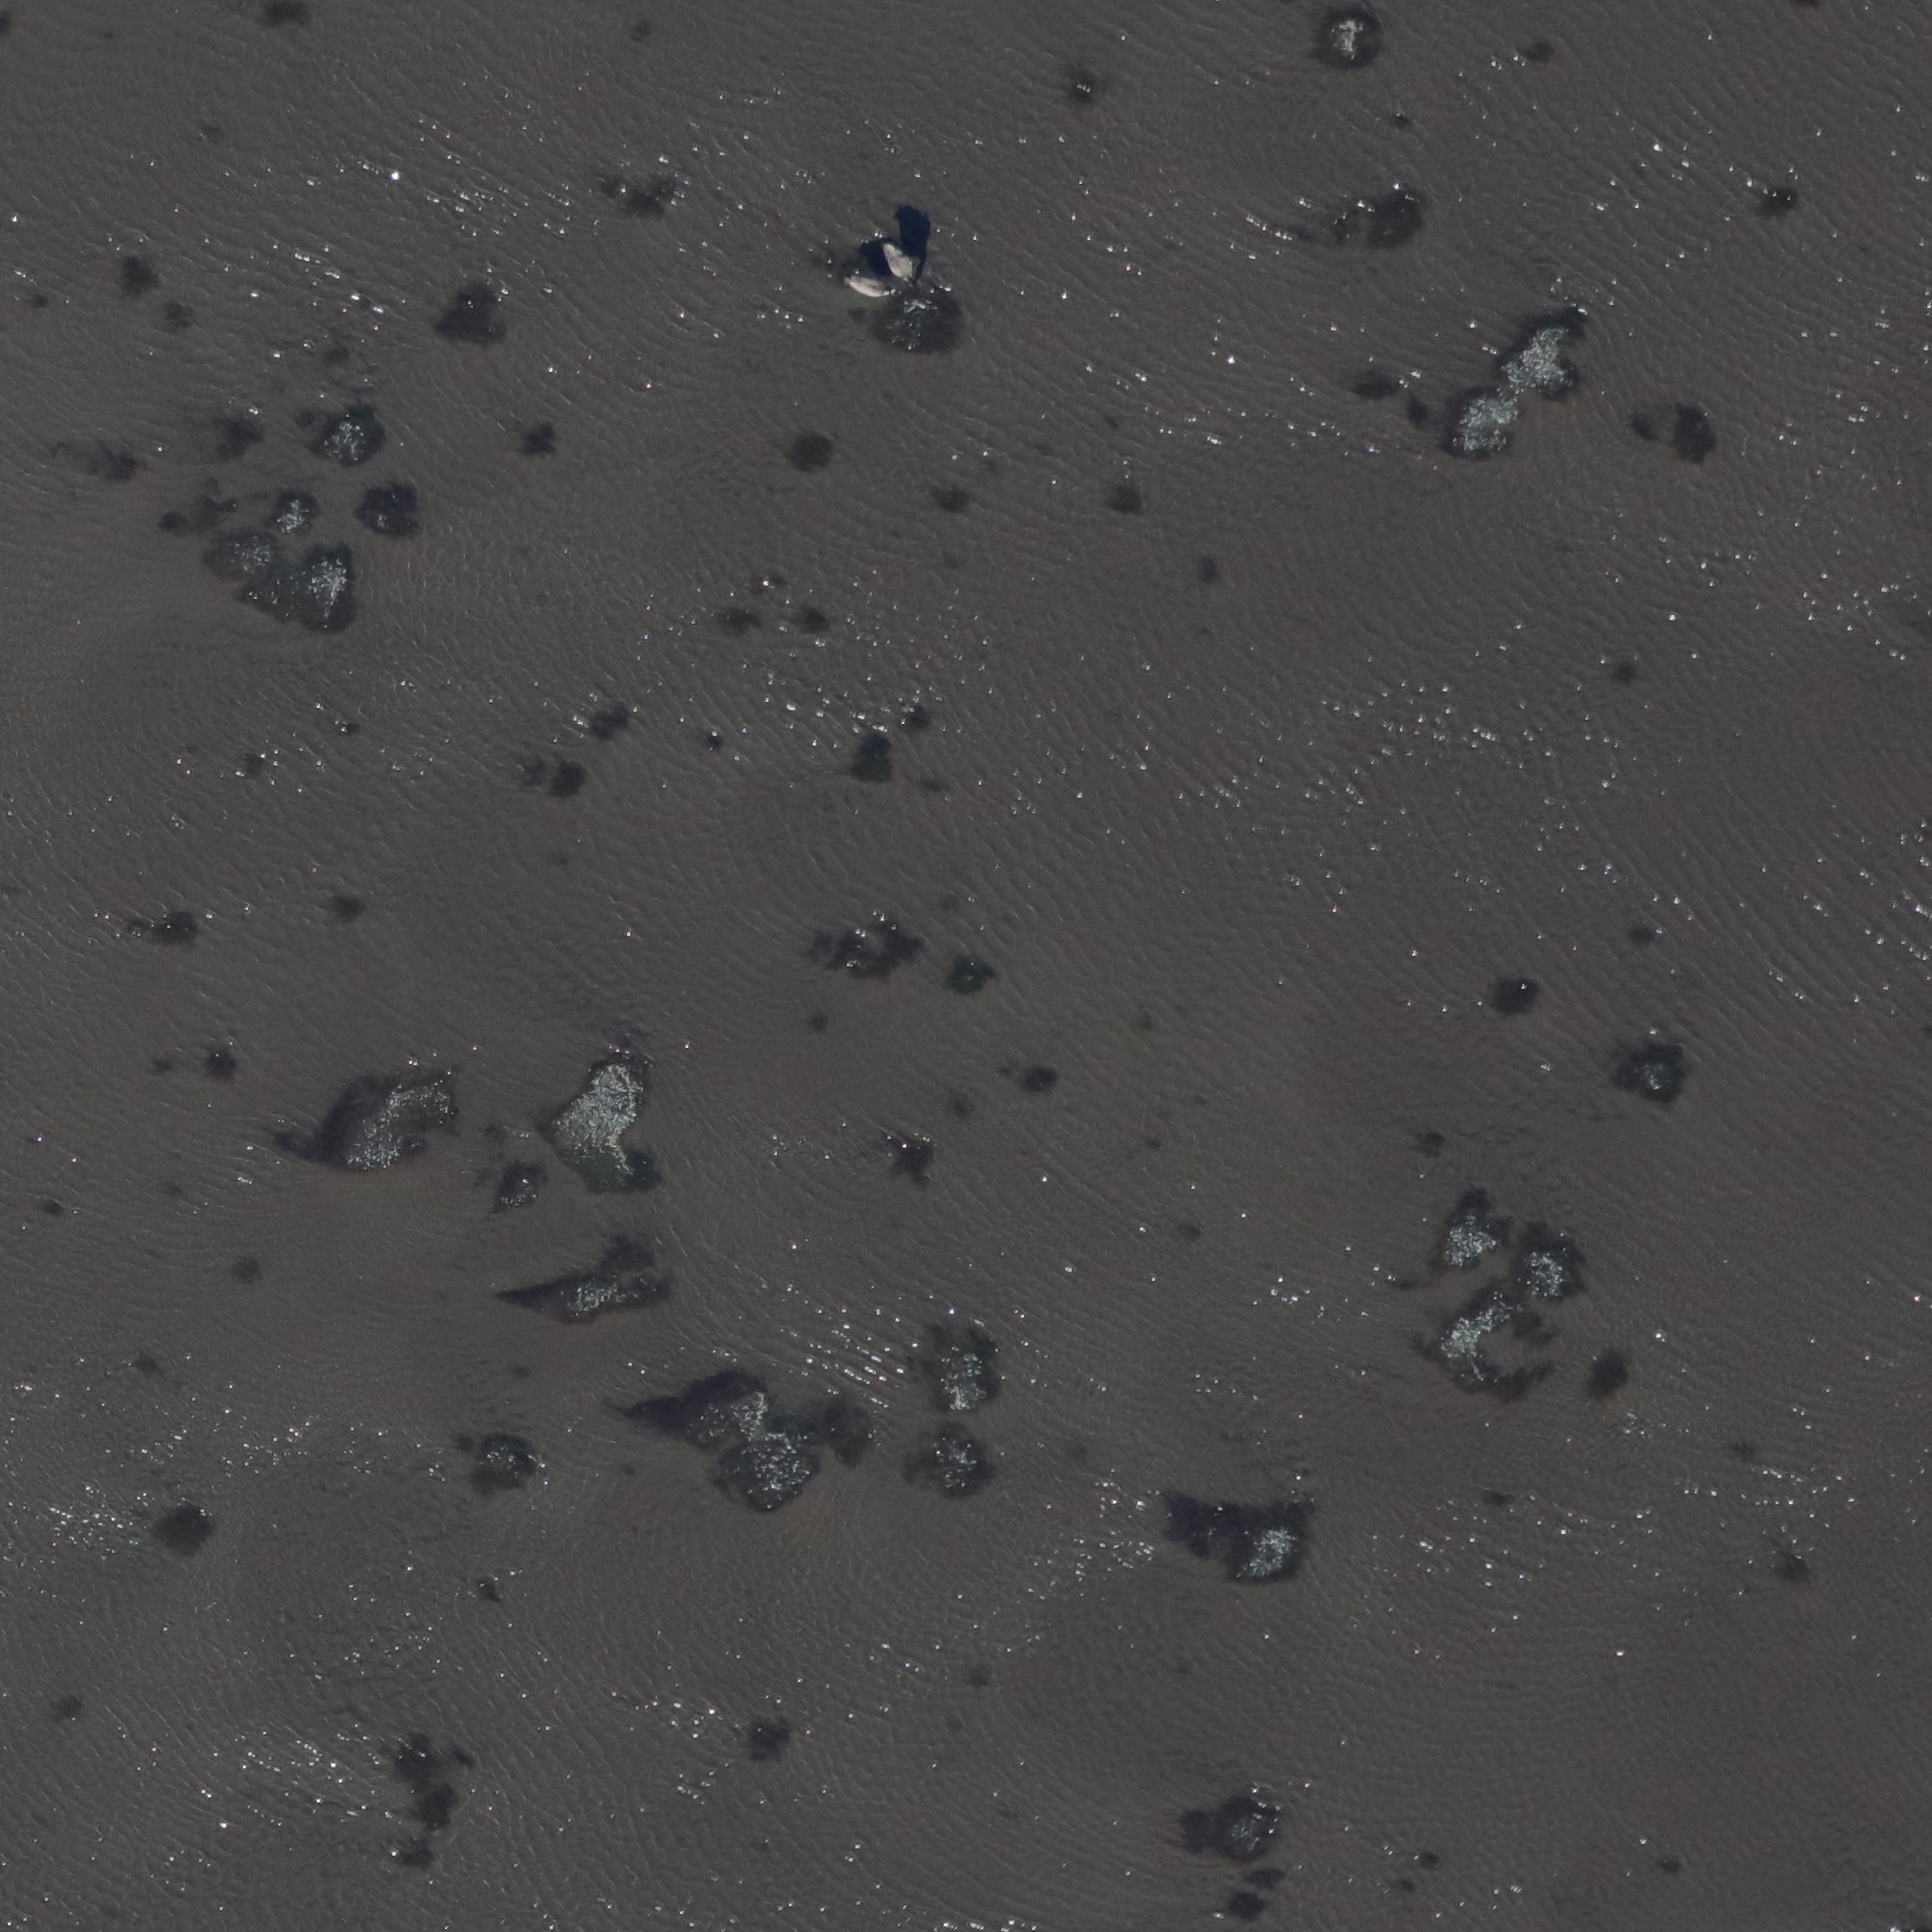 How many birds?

2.